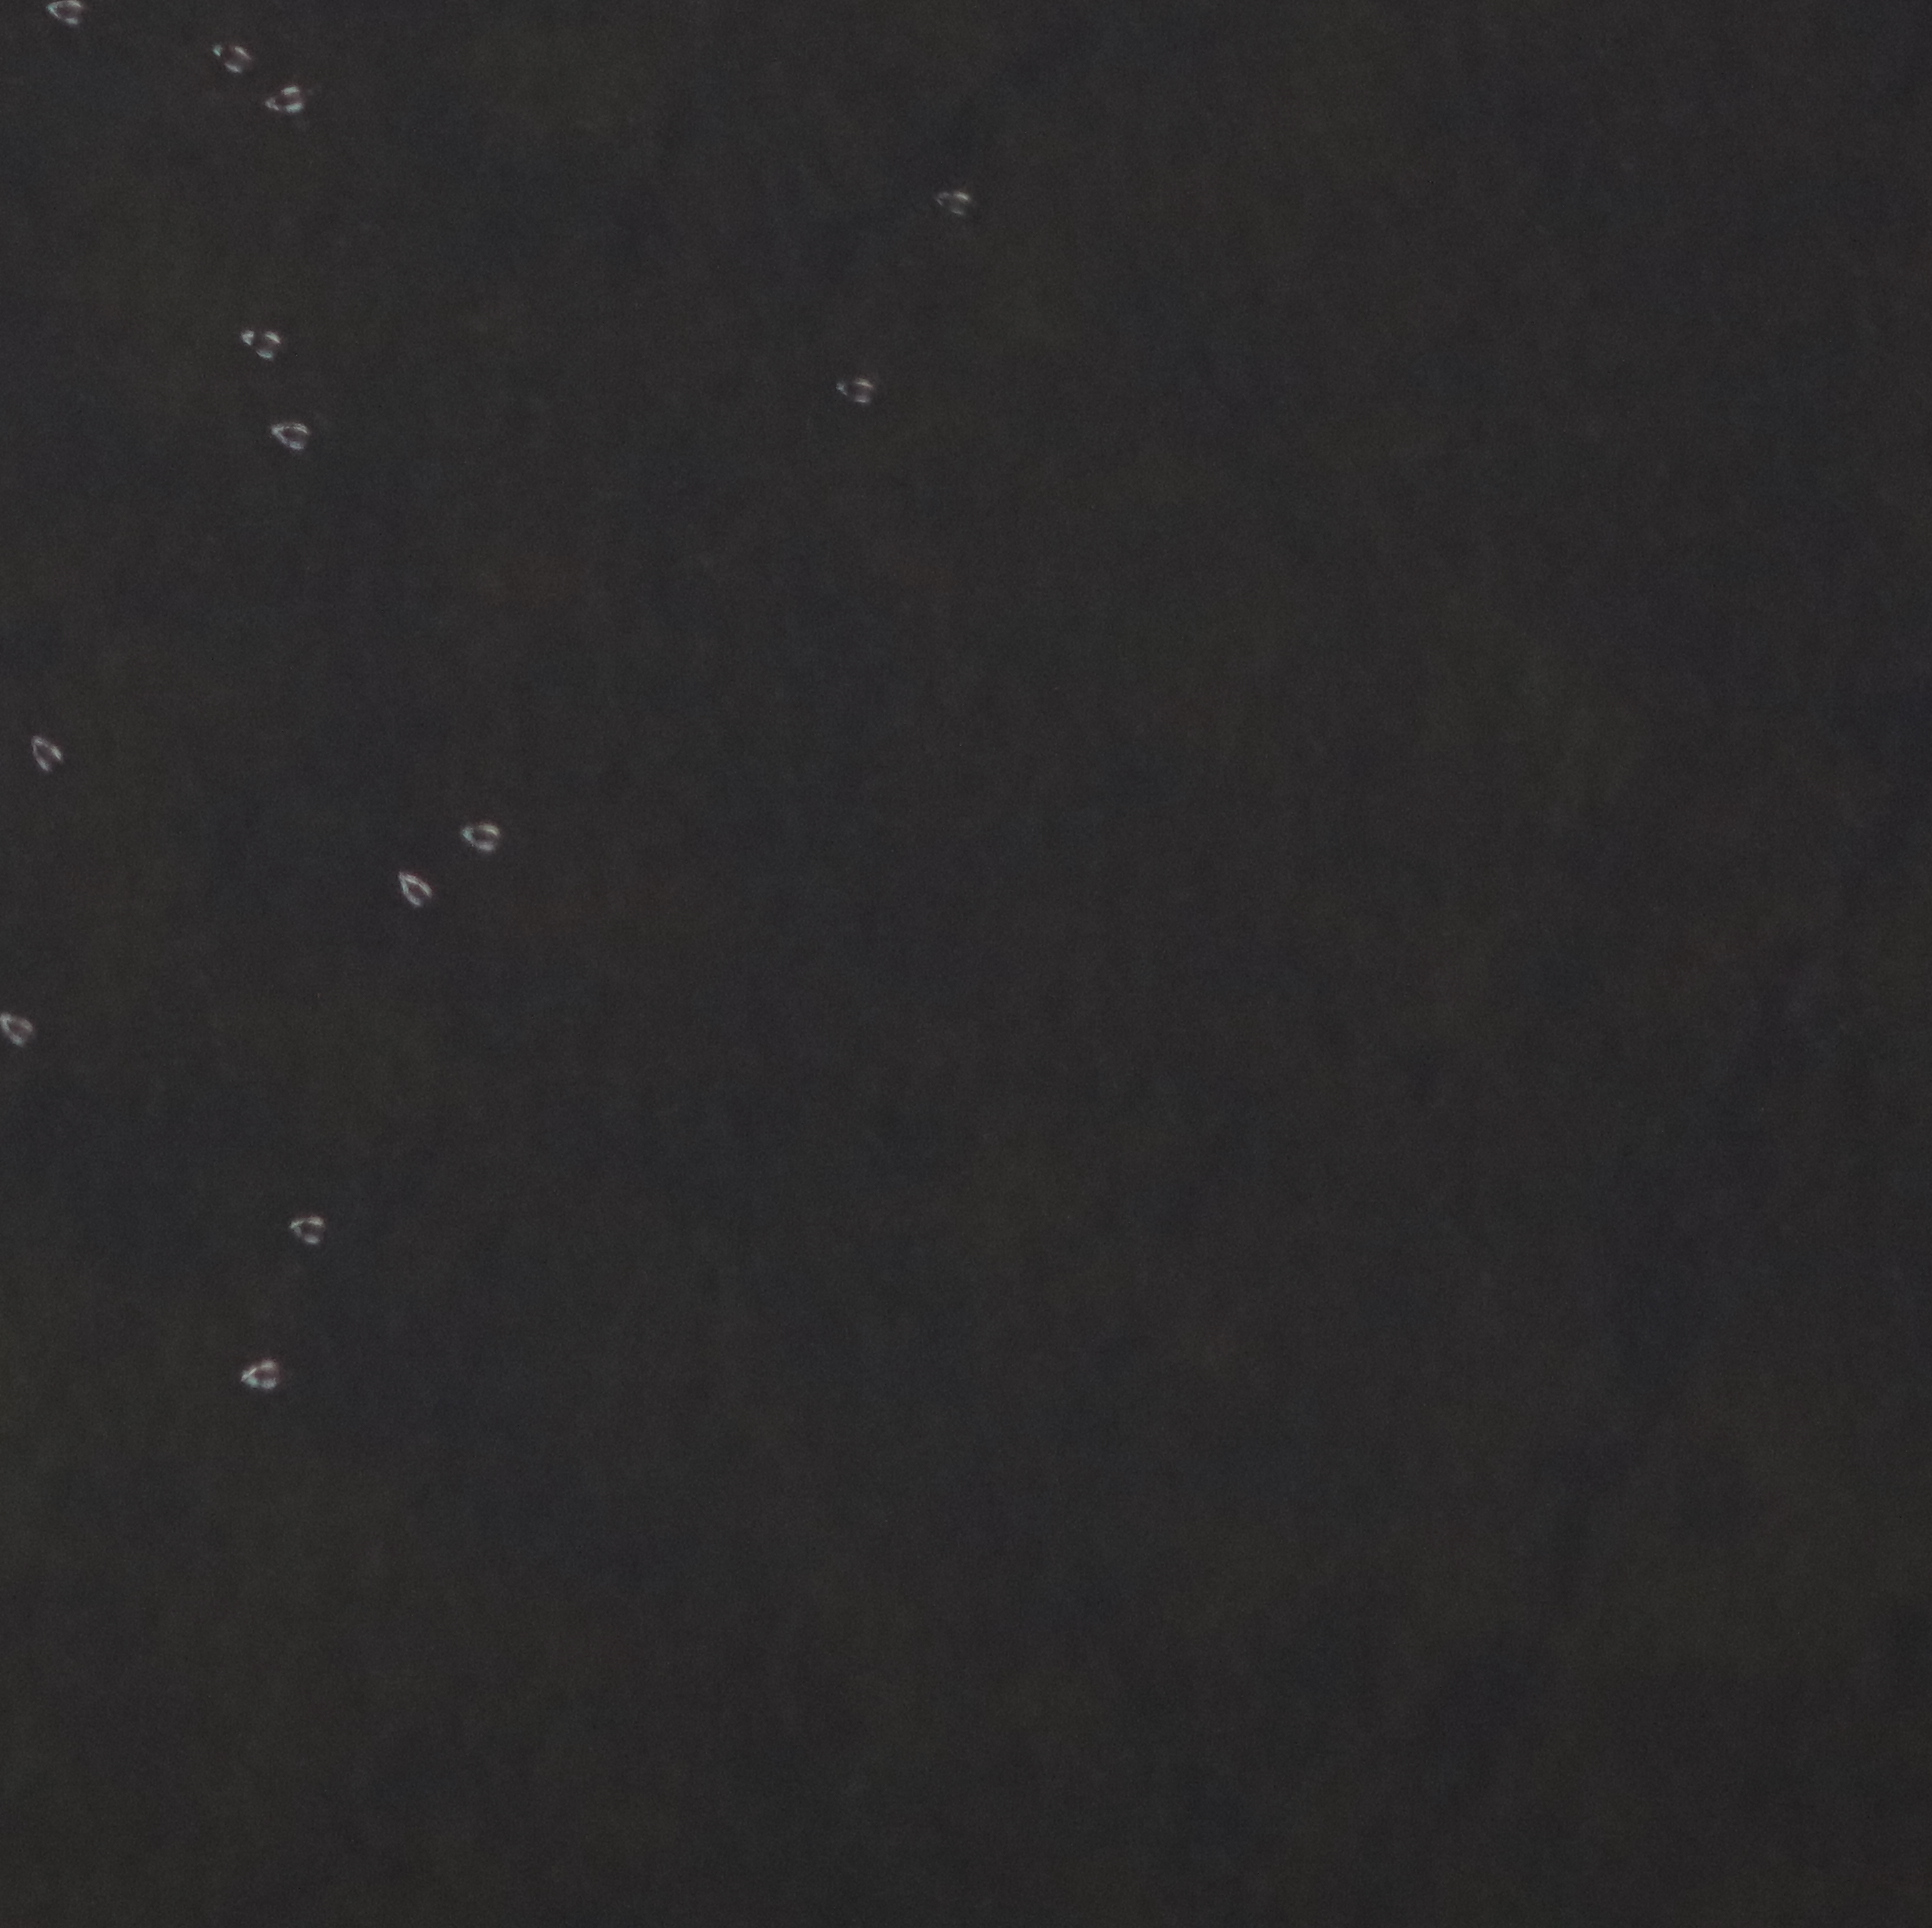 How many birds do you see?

13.